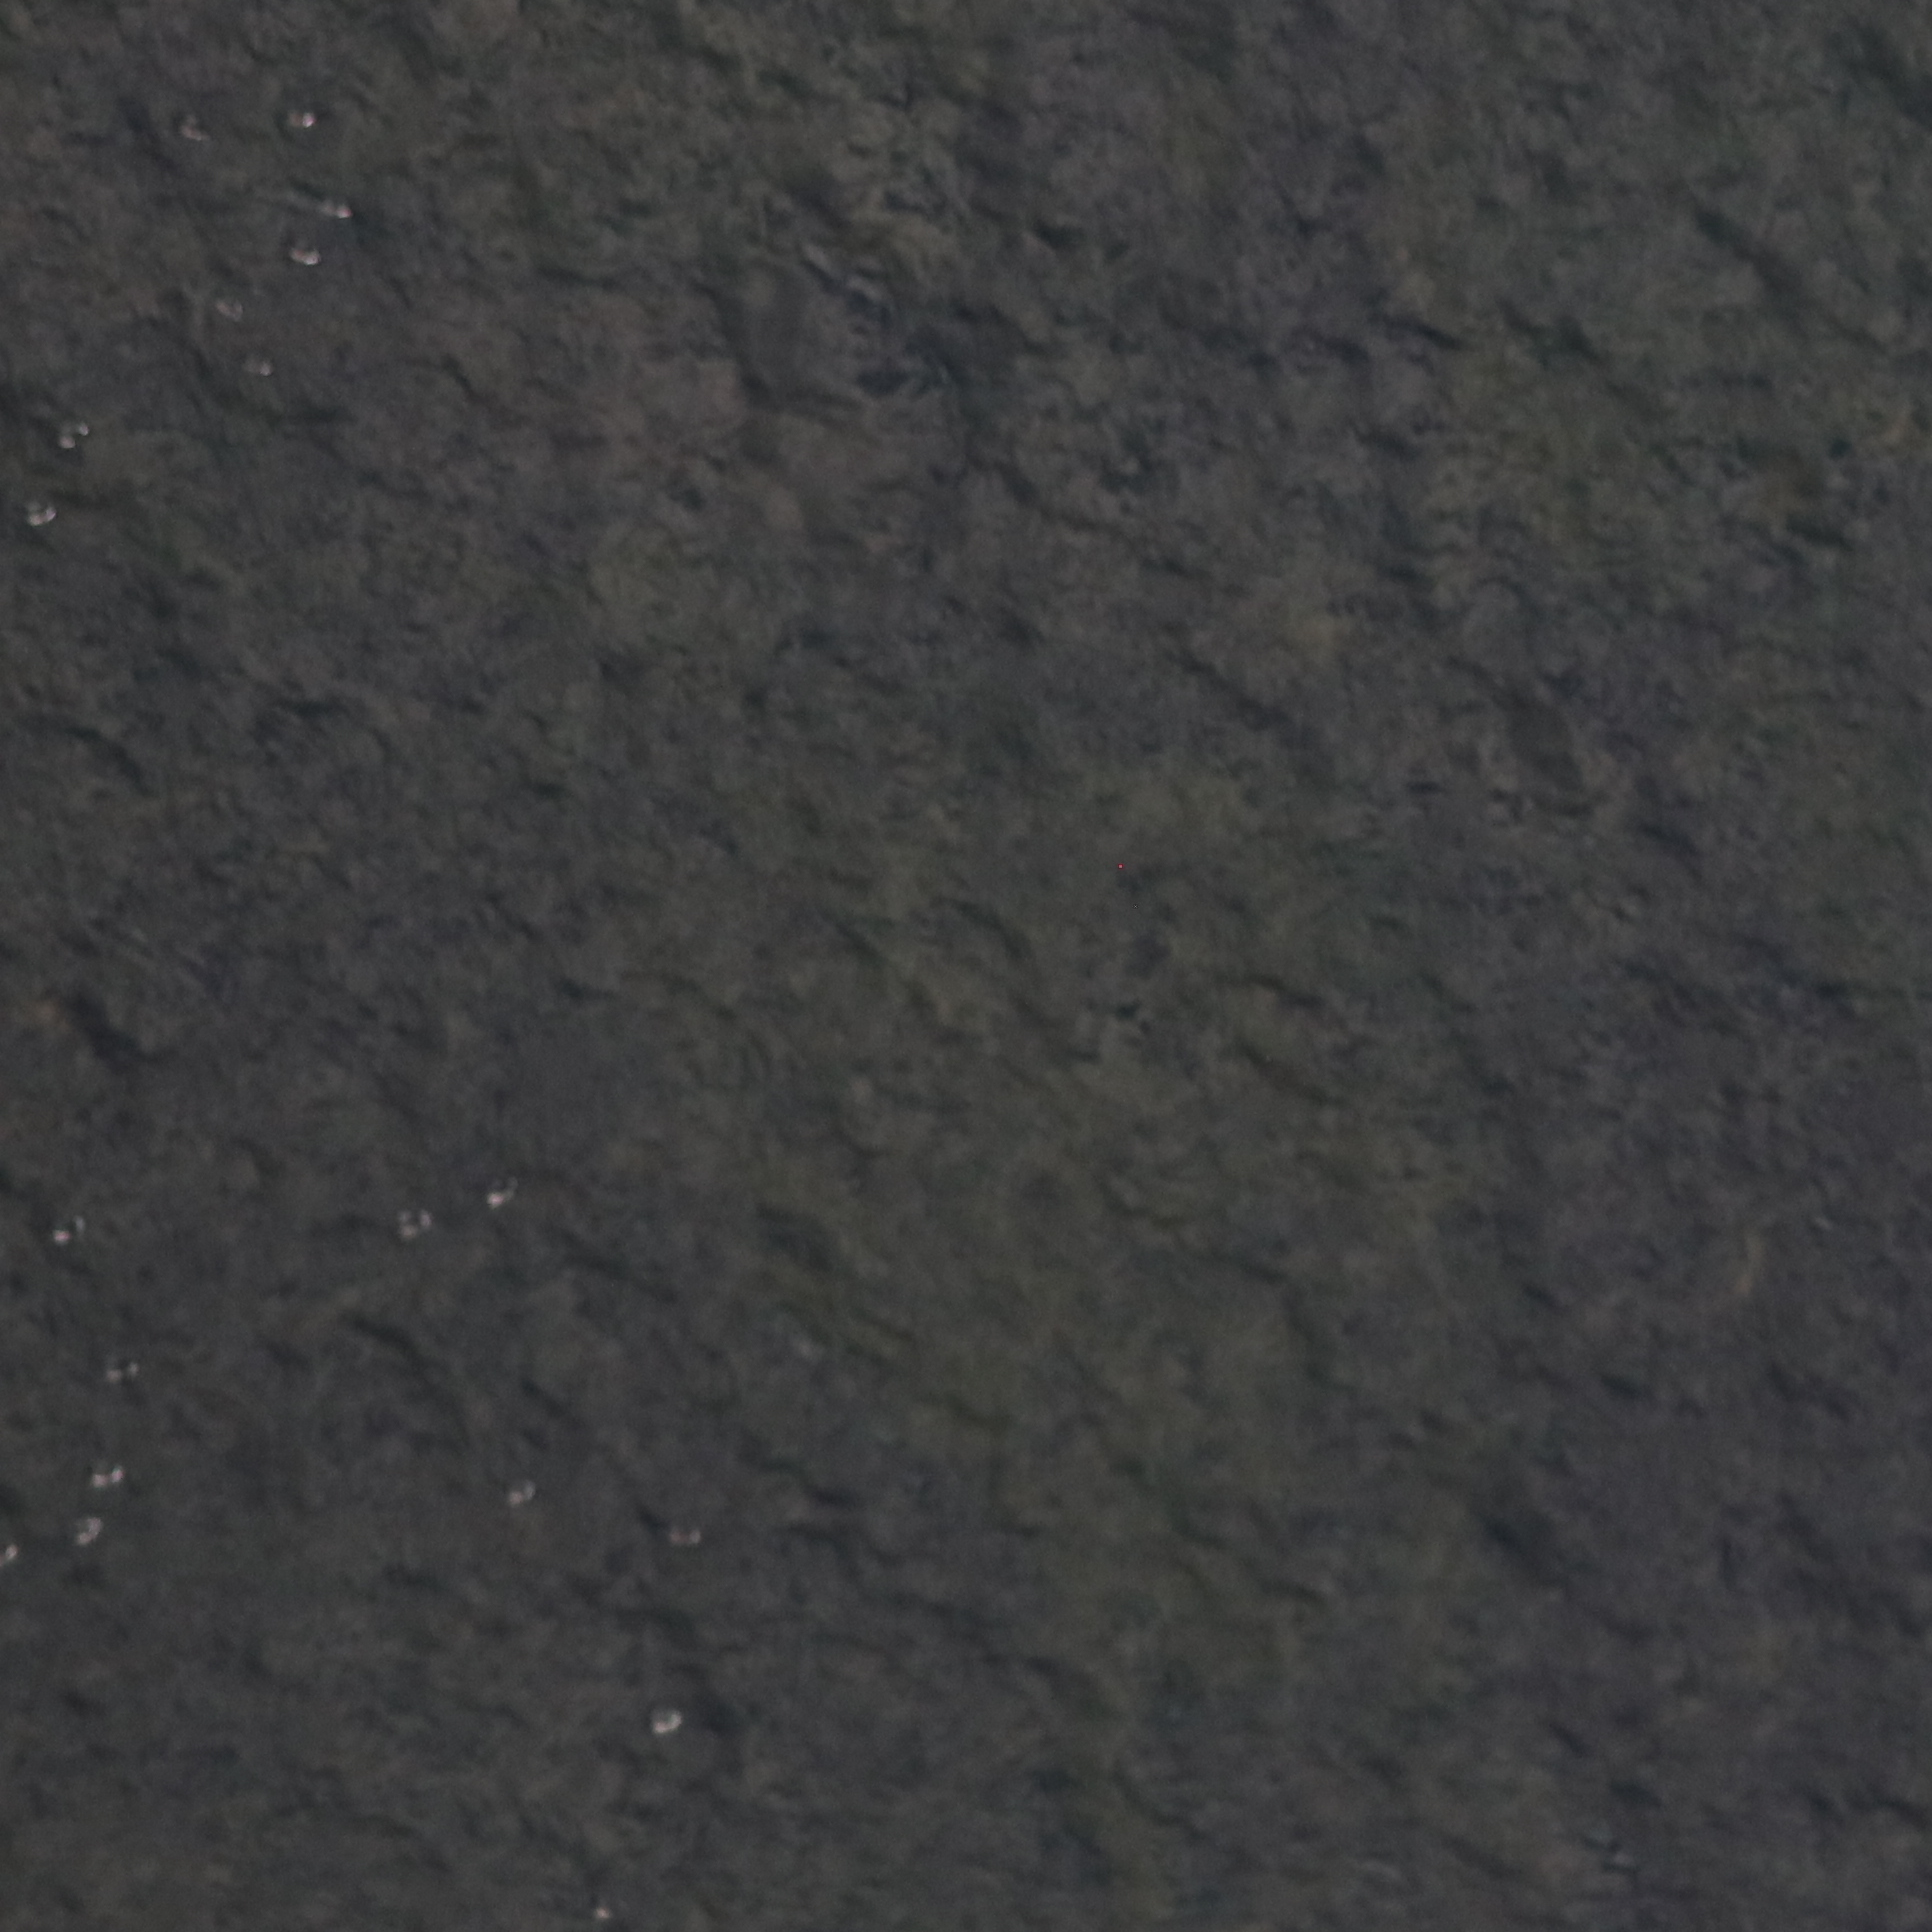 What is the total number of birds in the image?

17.